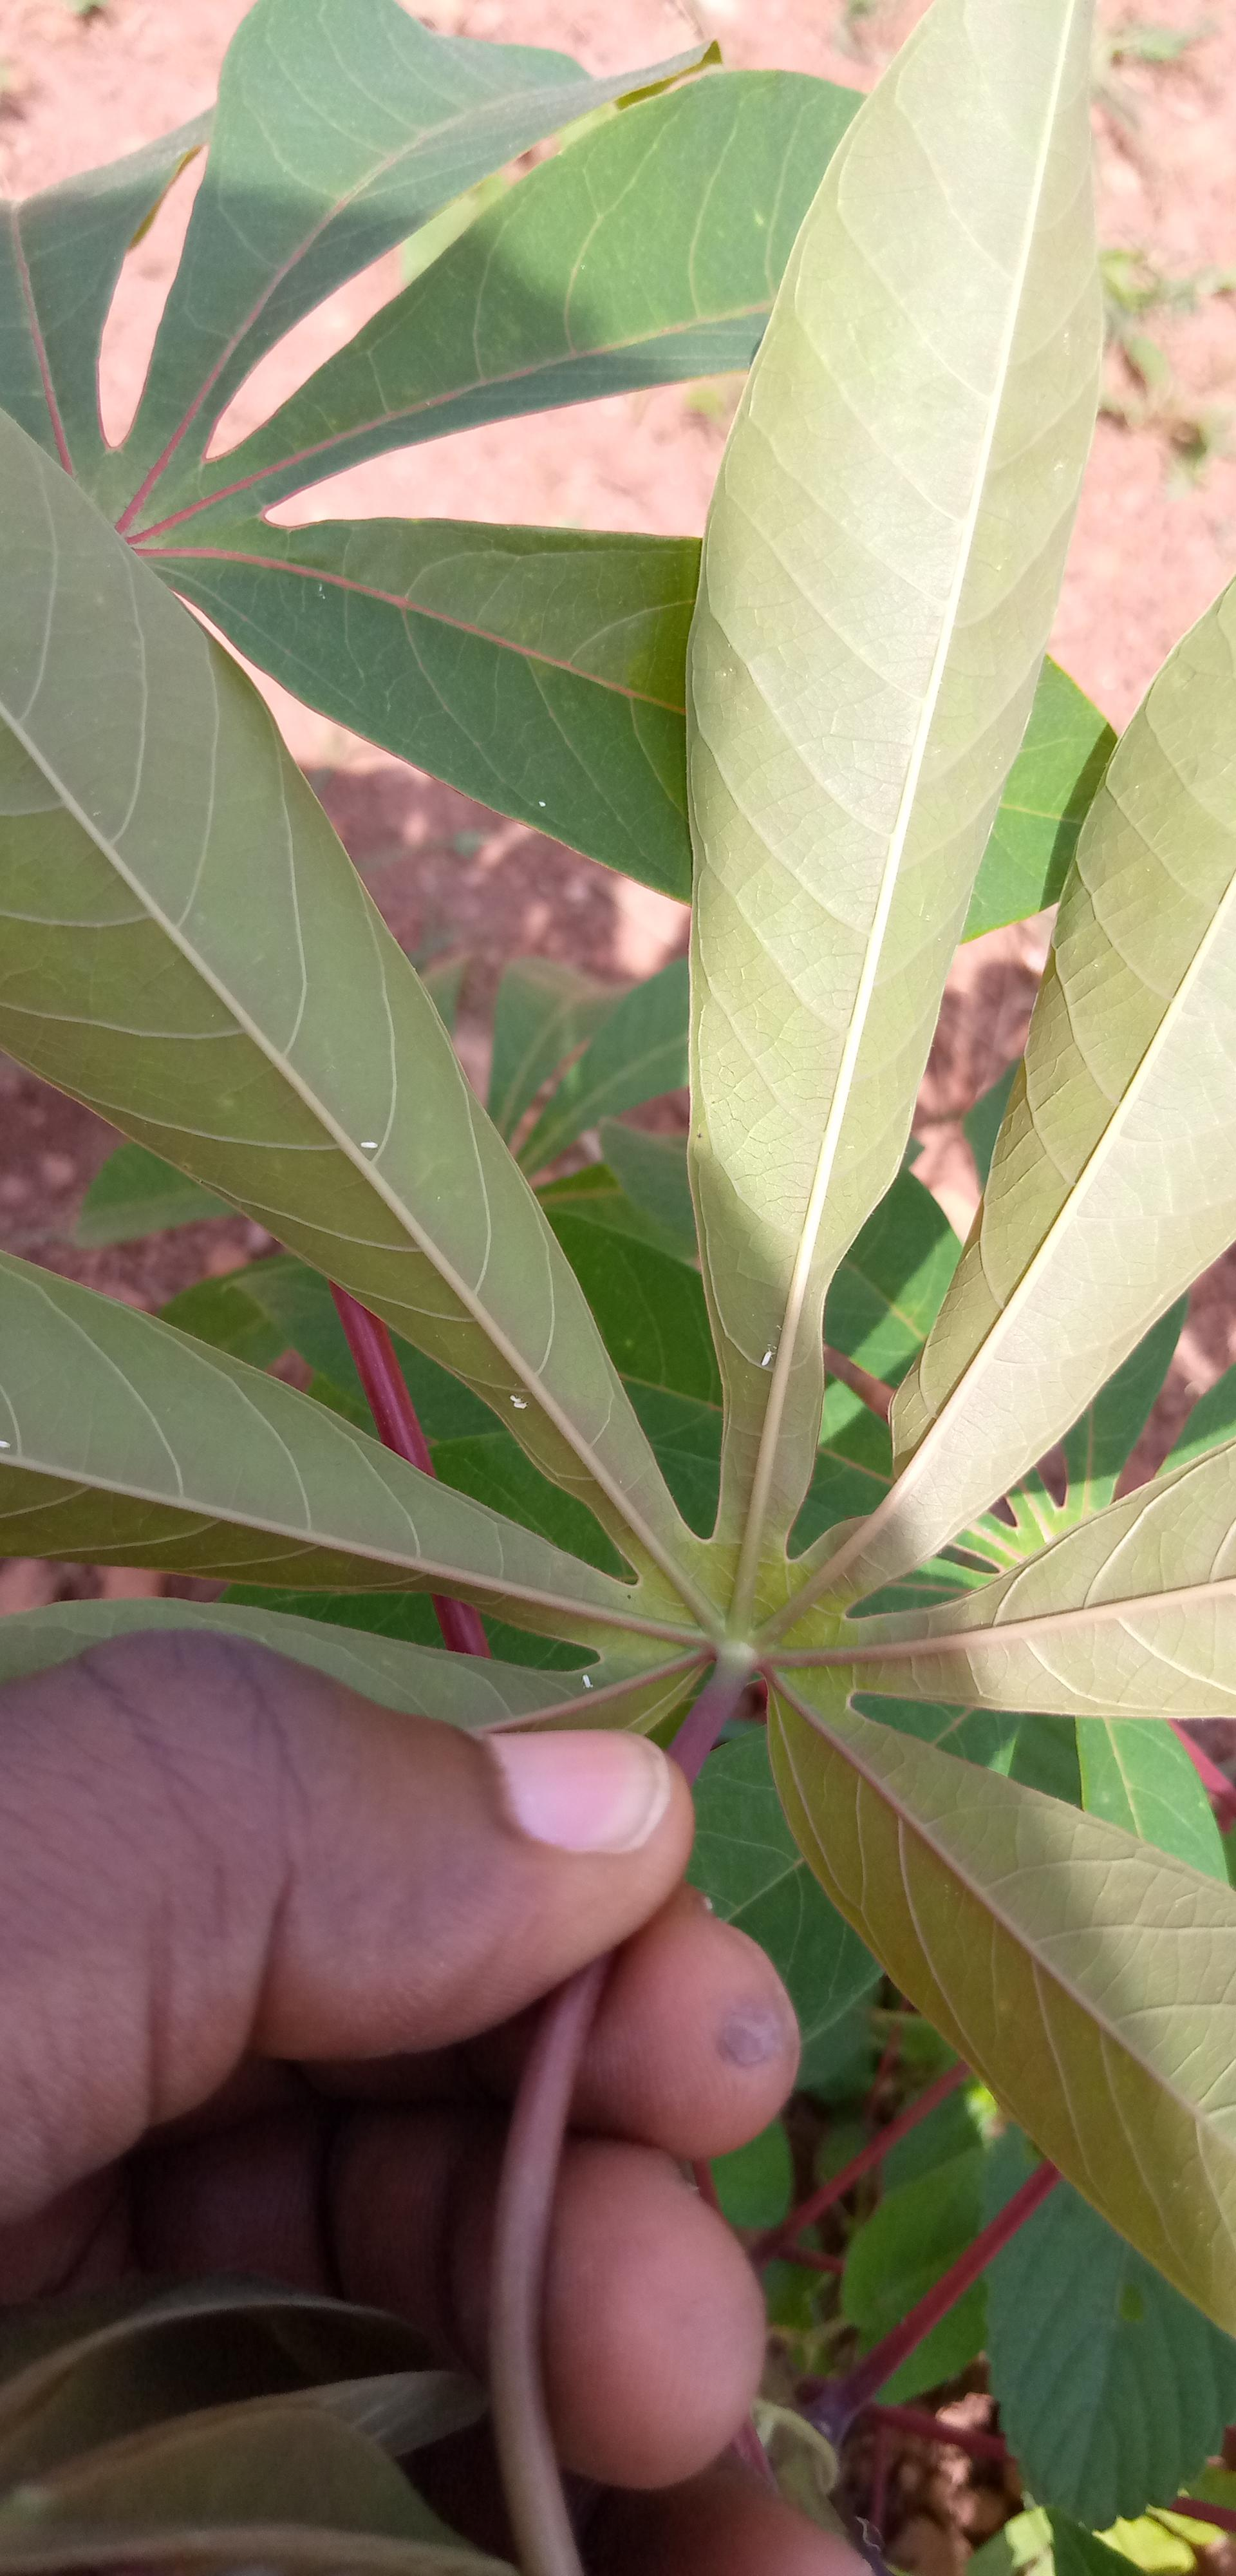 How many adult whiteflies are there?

5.